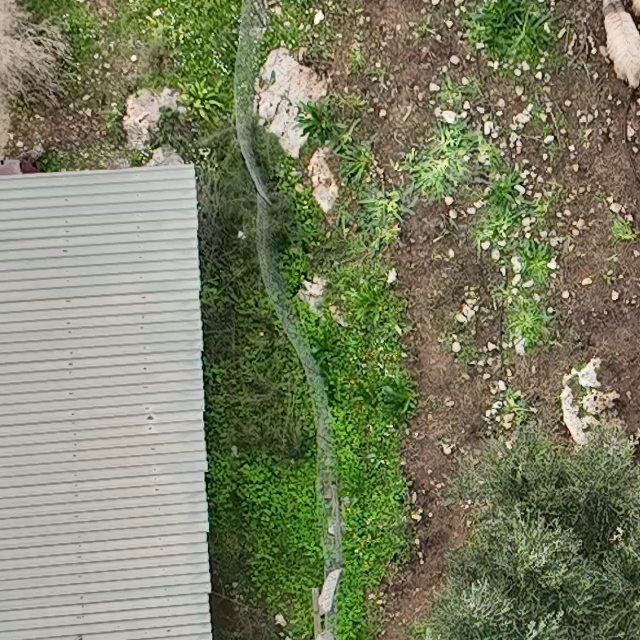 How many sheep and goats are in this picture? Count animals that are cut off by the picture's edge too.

2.